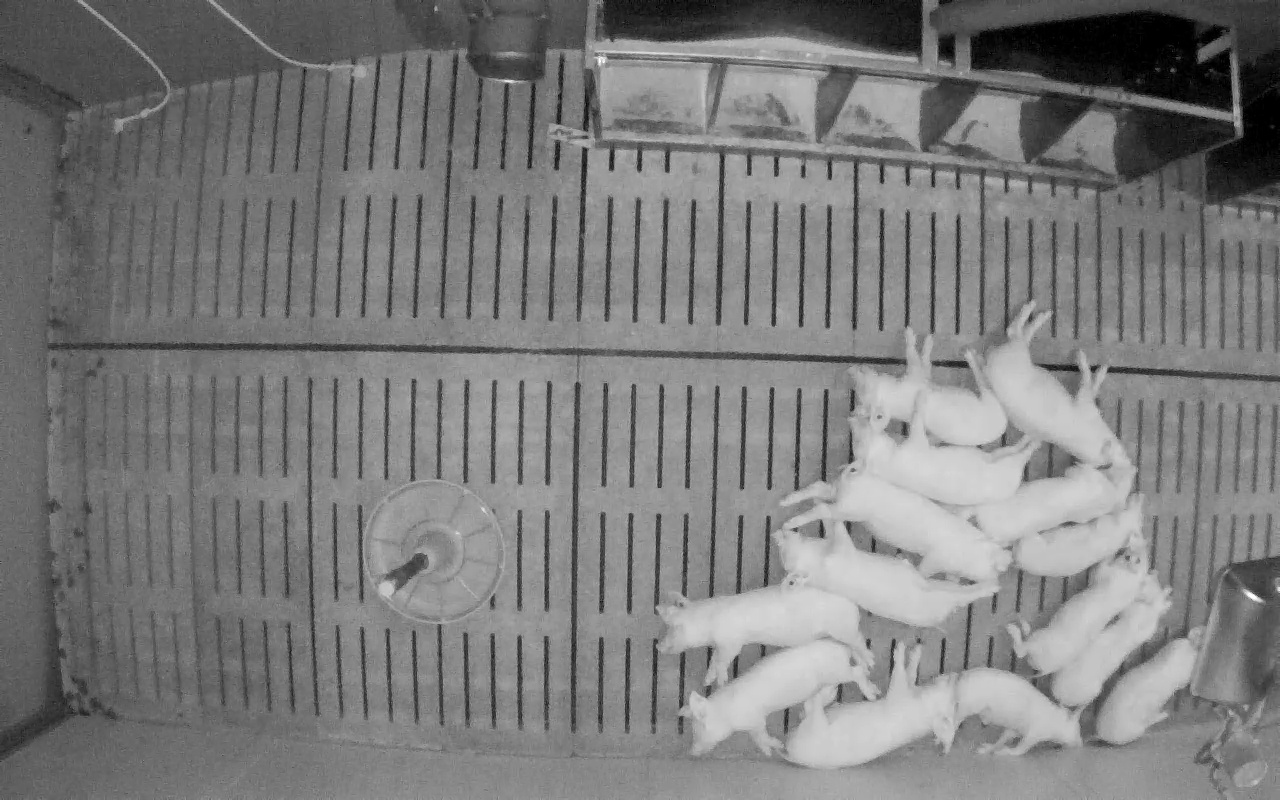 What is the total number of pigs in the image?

14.